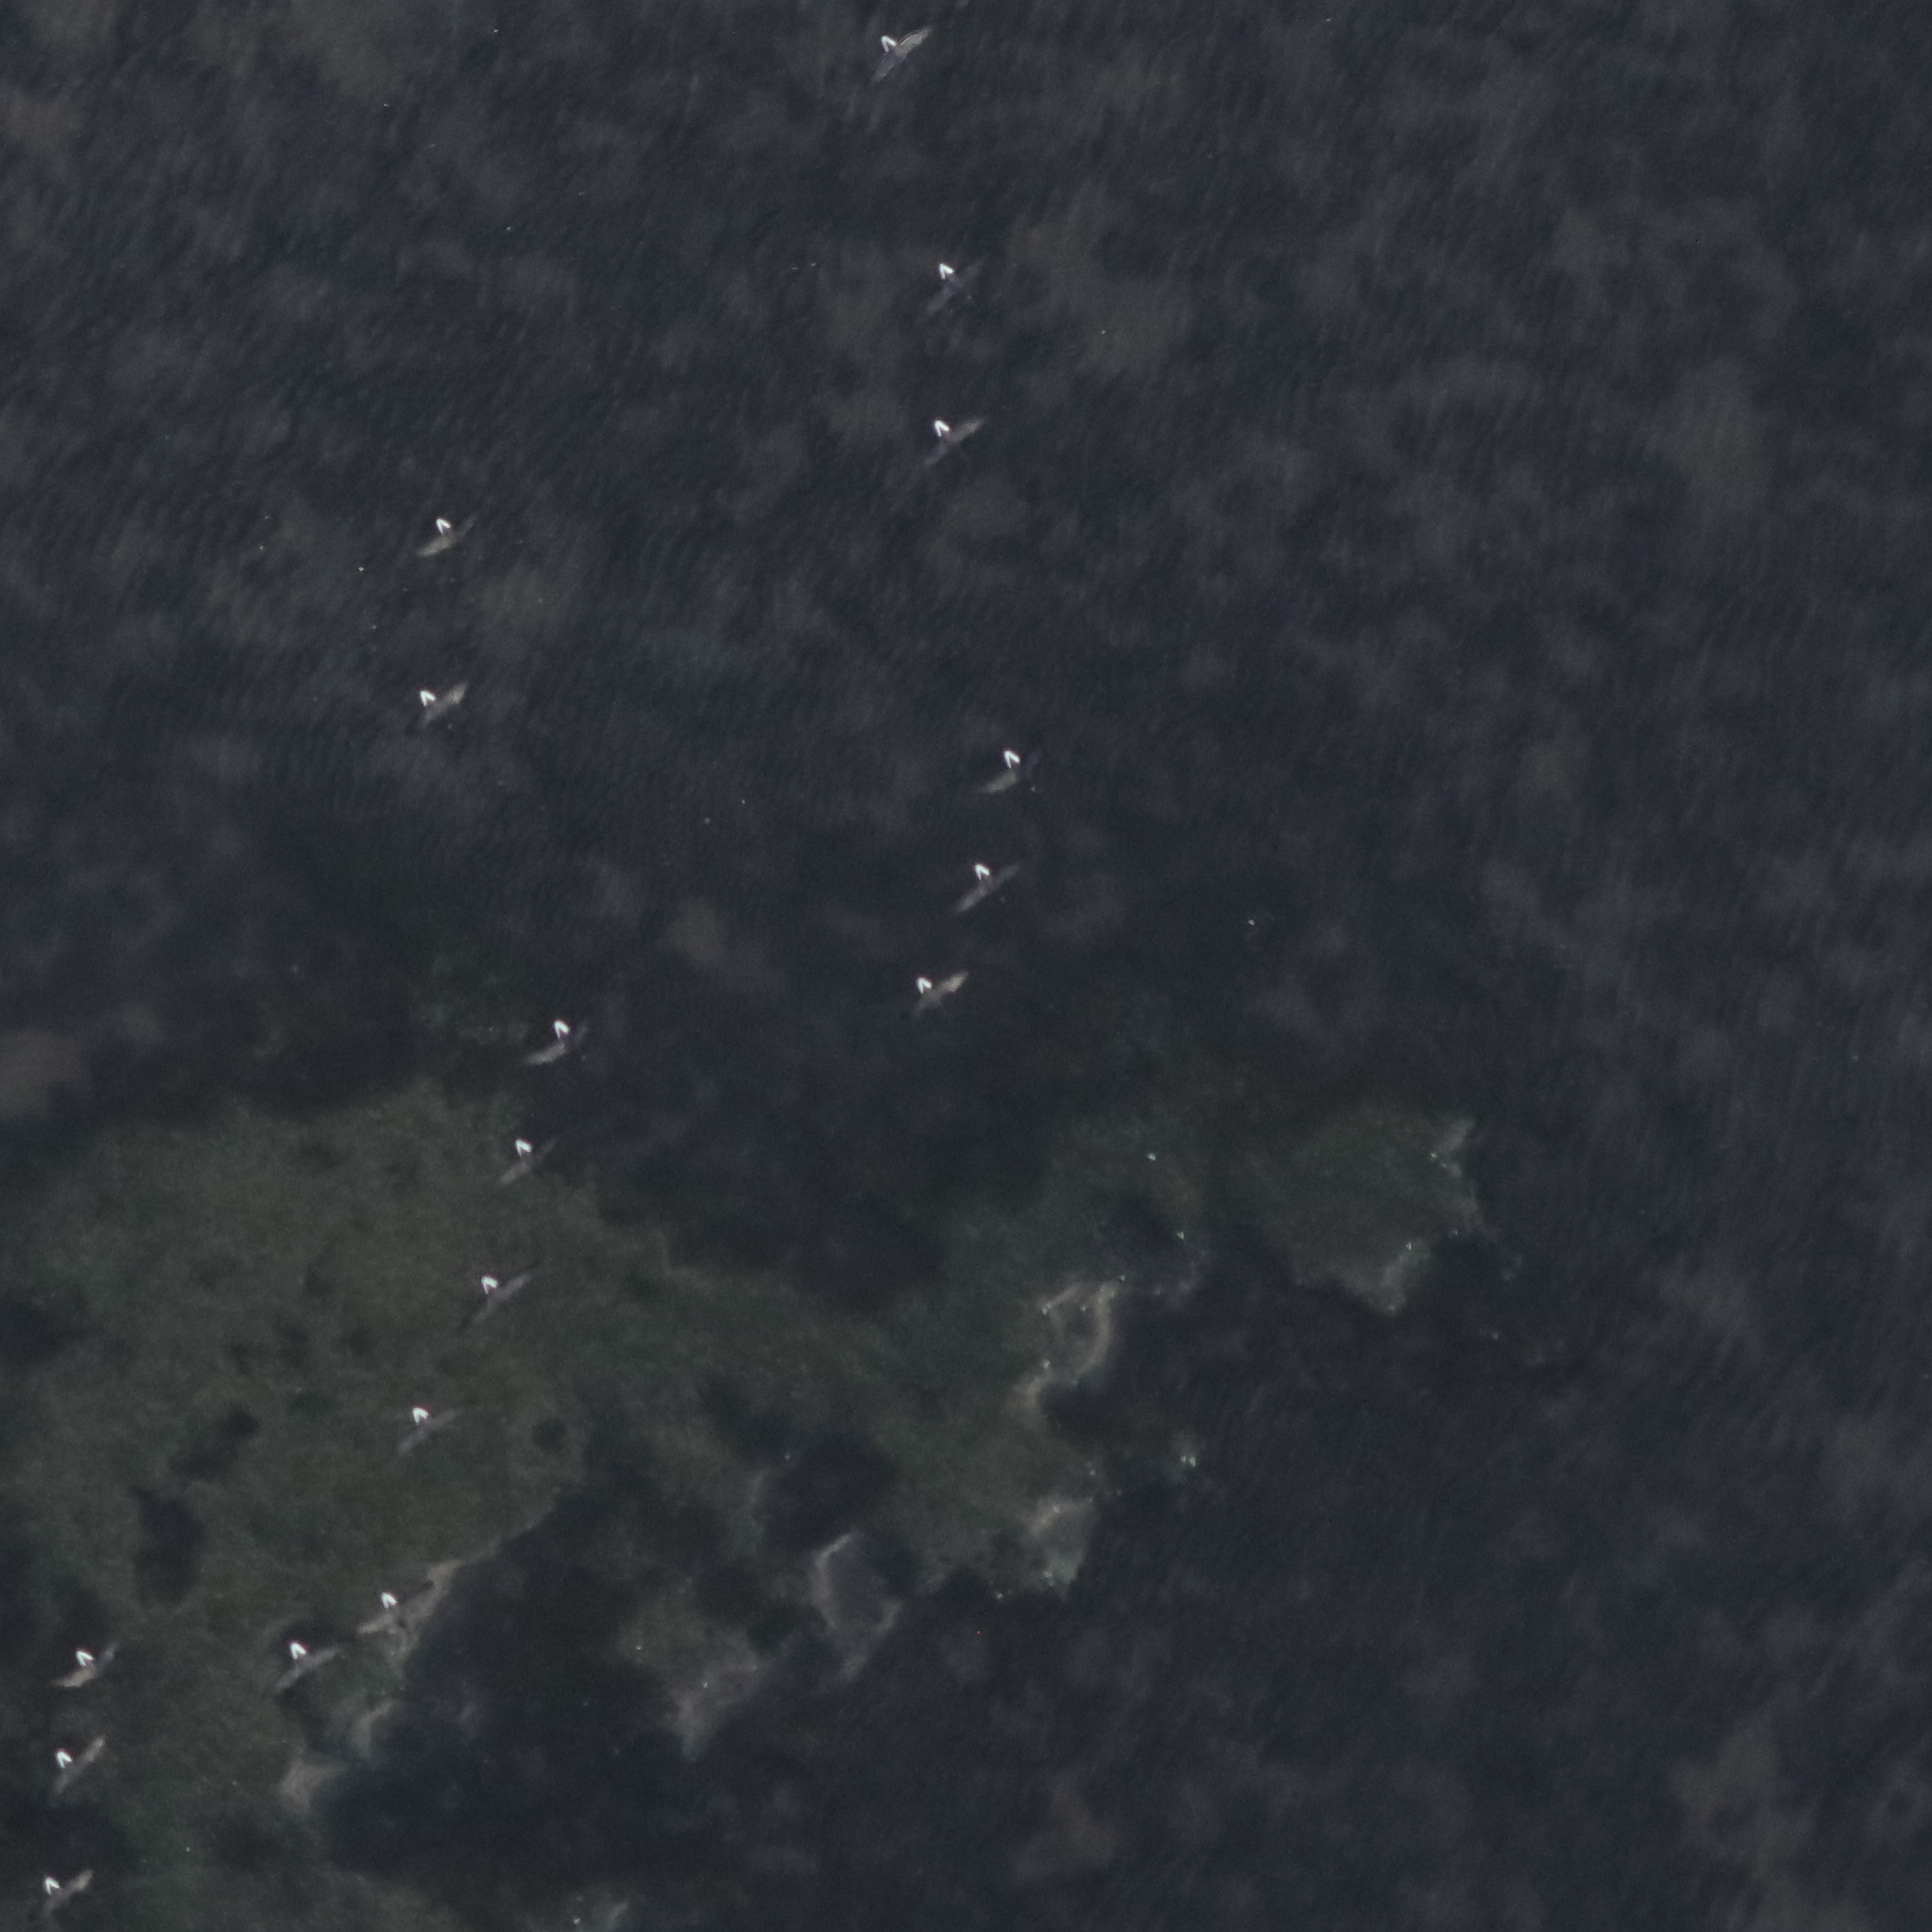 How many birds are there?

17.